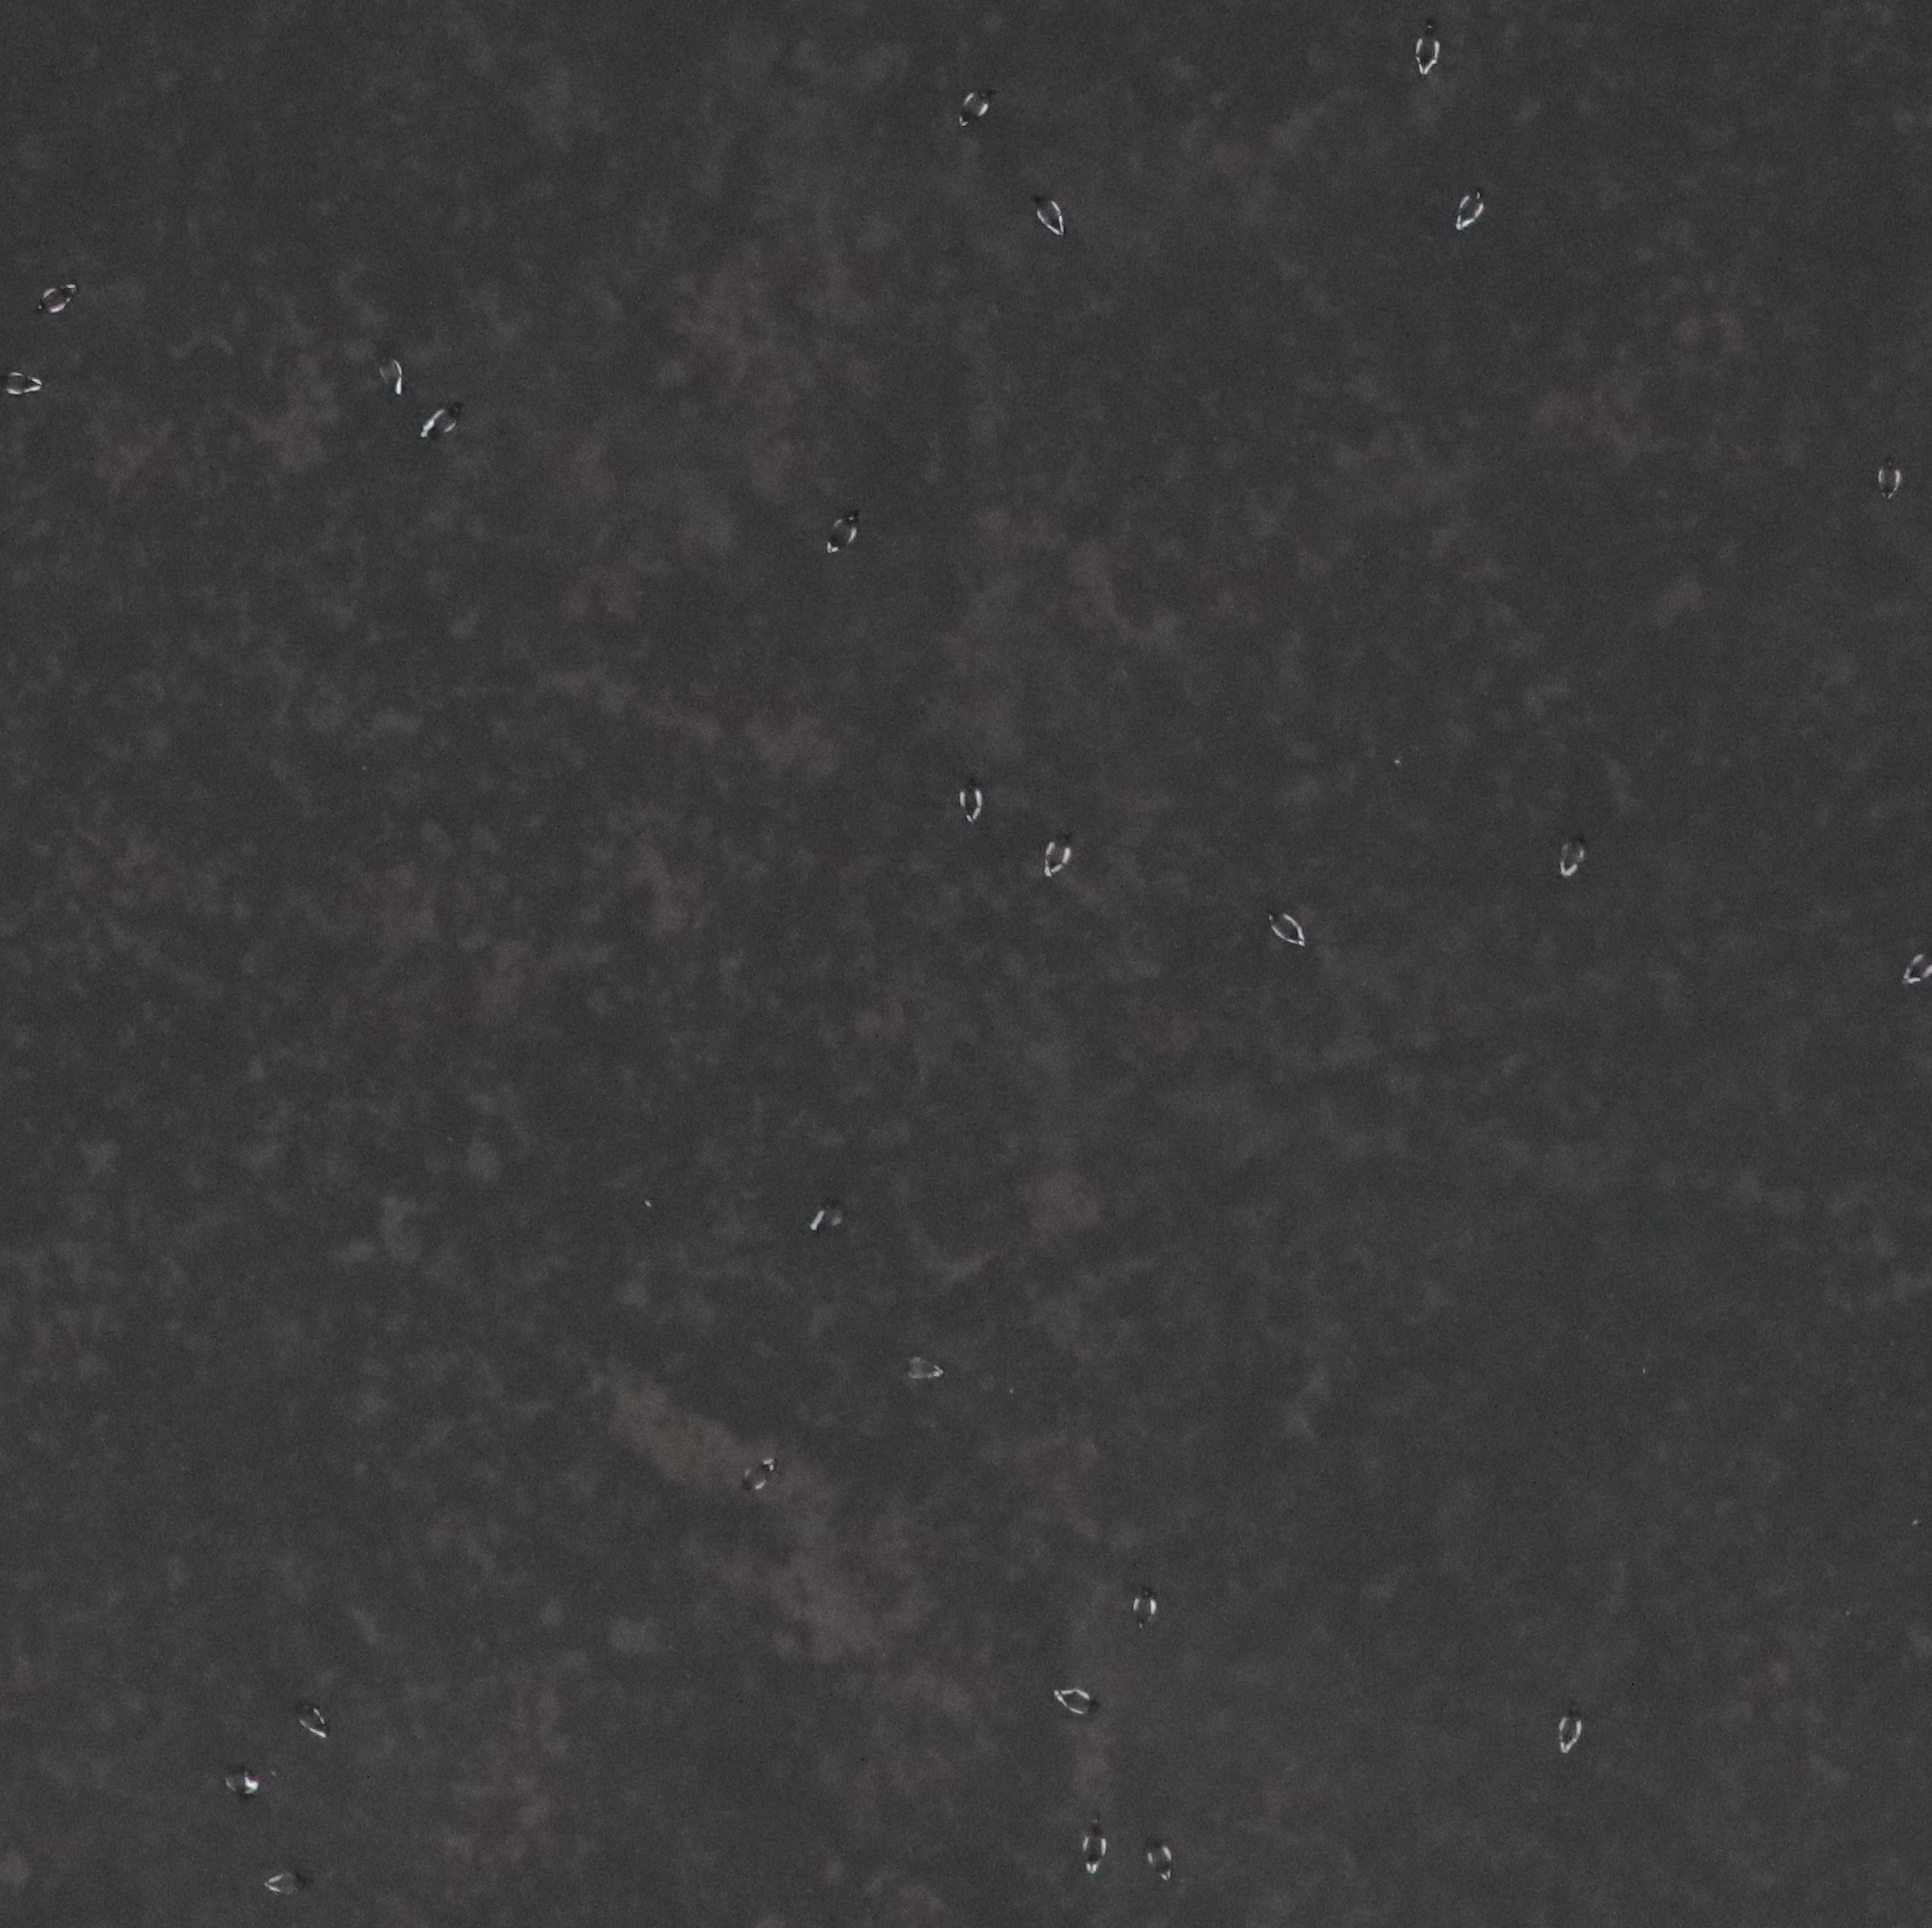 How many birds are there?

26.